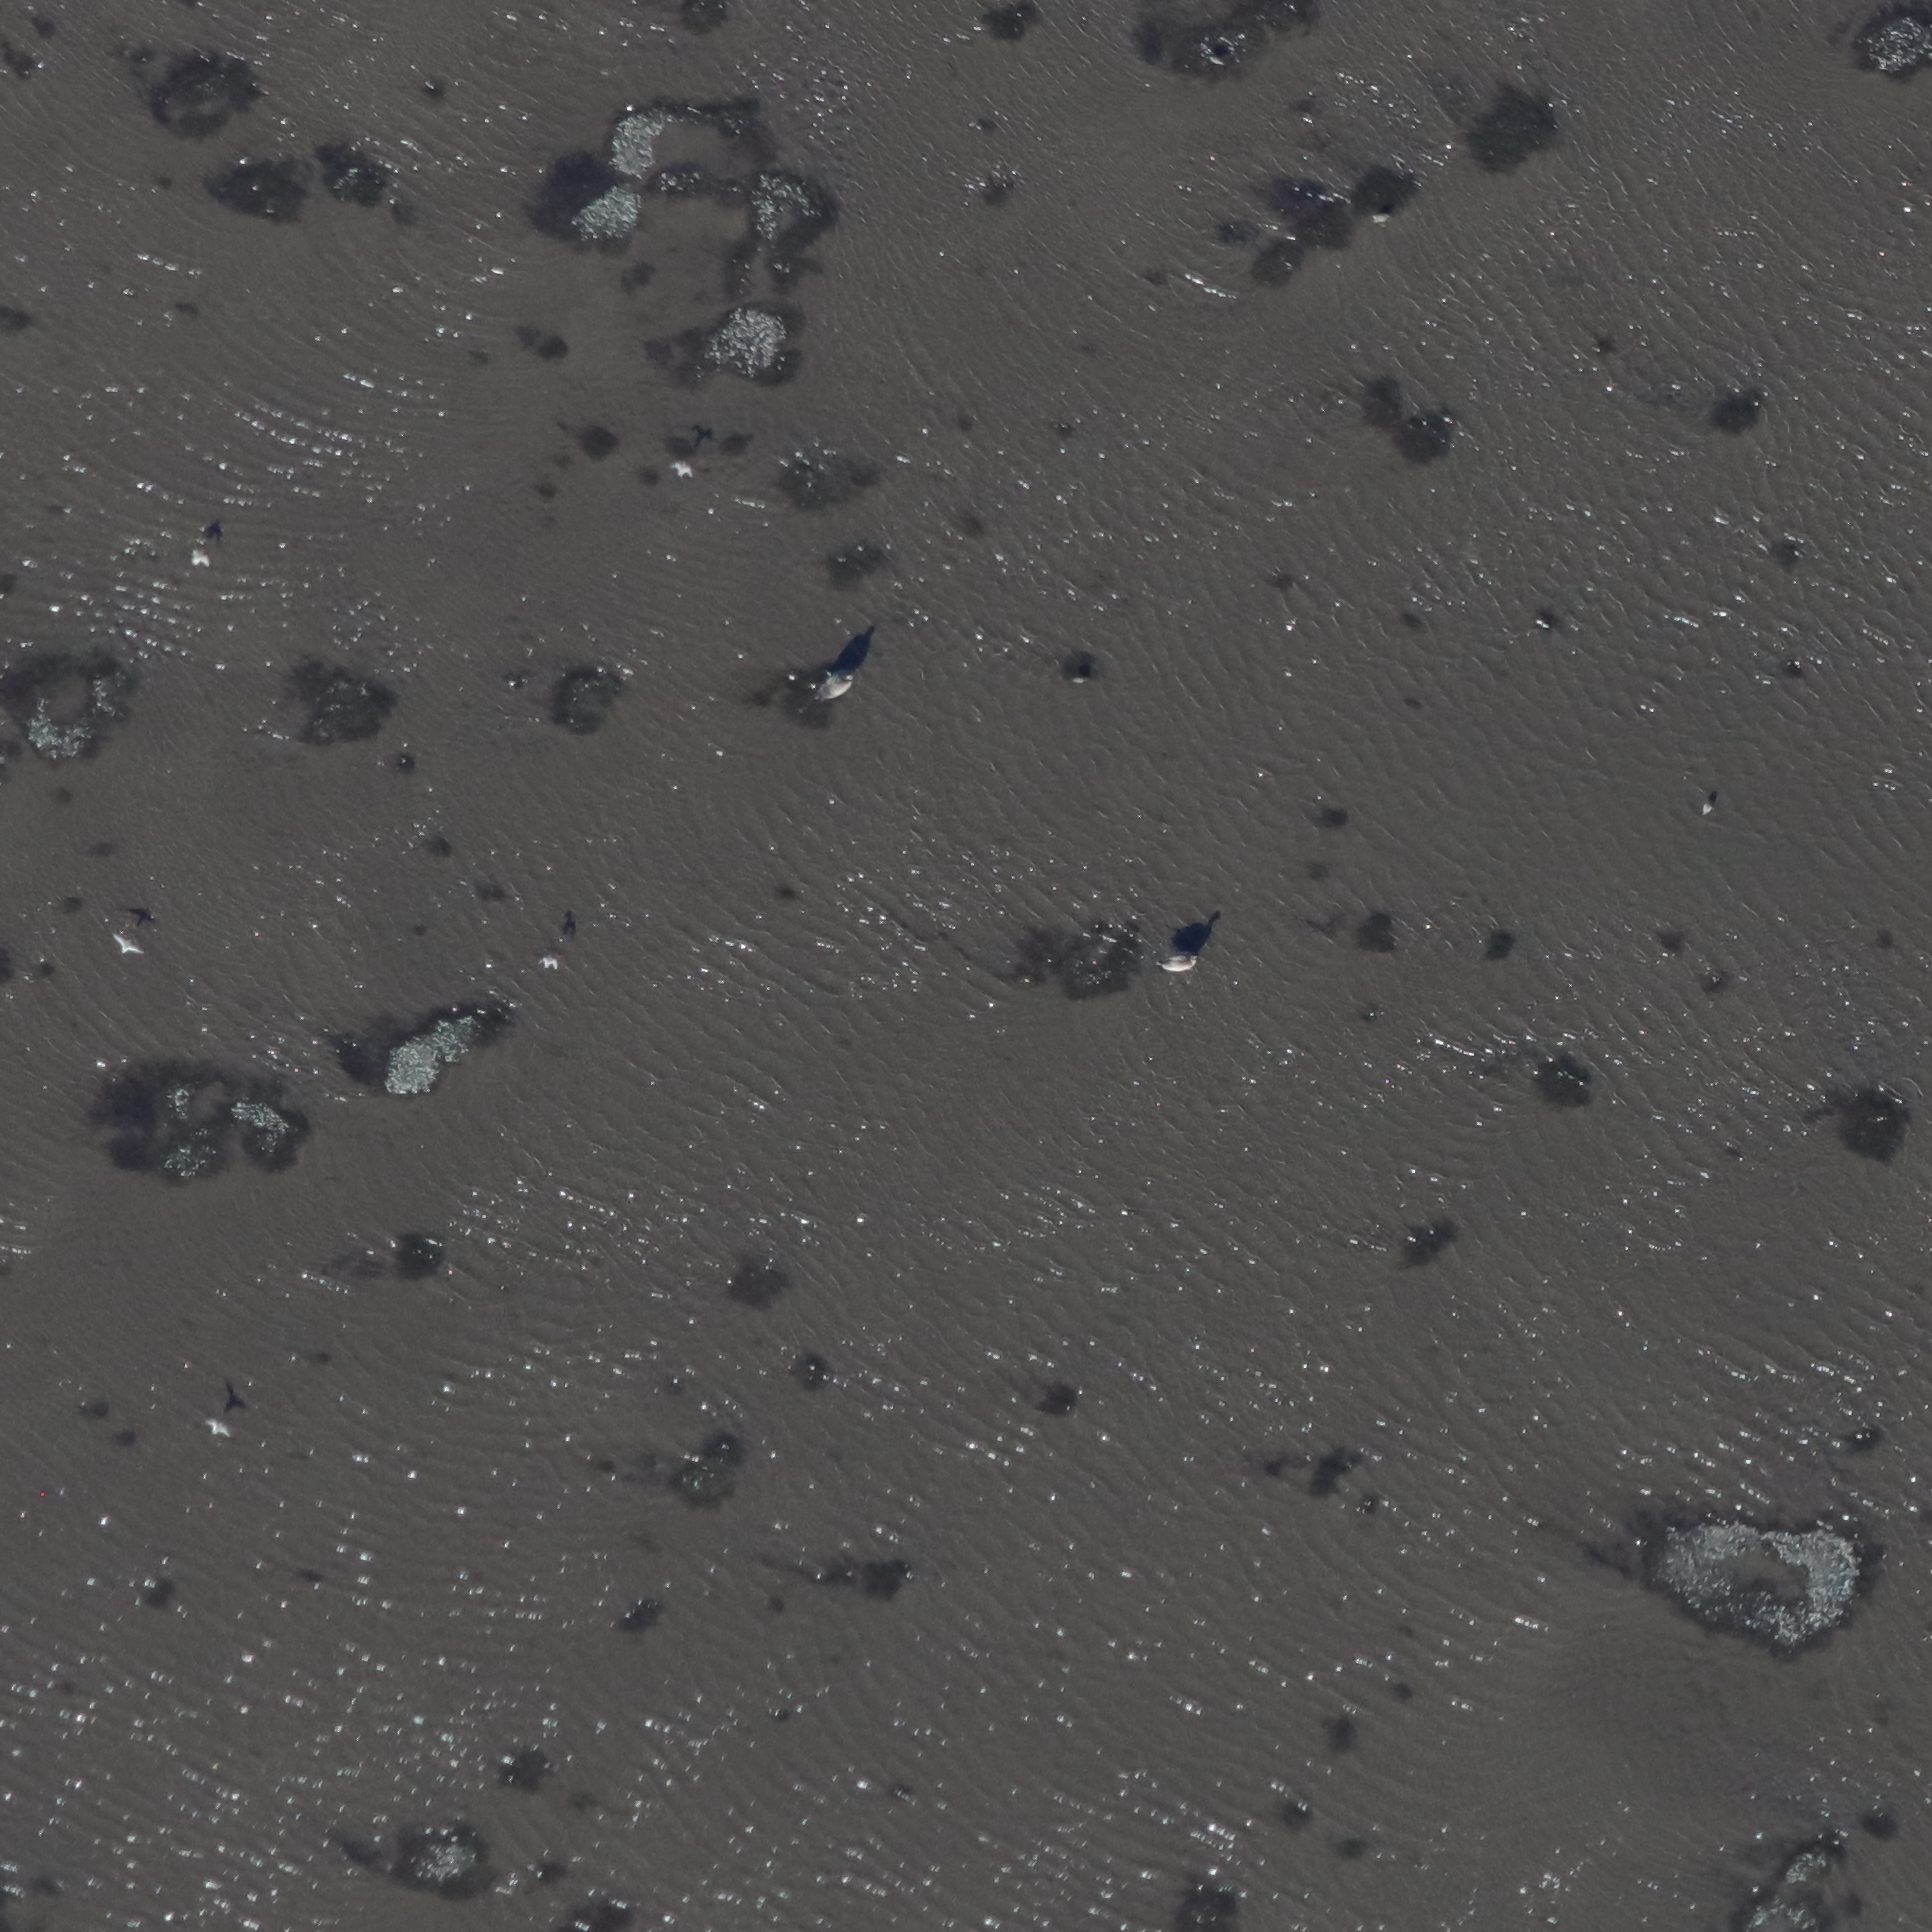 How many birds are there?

10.